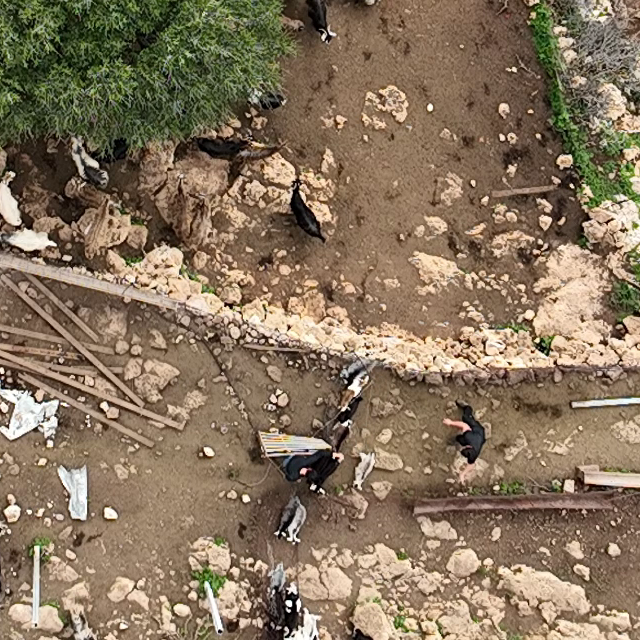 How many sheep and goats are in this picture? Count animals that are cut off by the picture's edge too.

27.